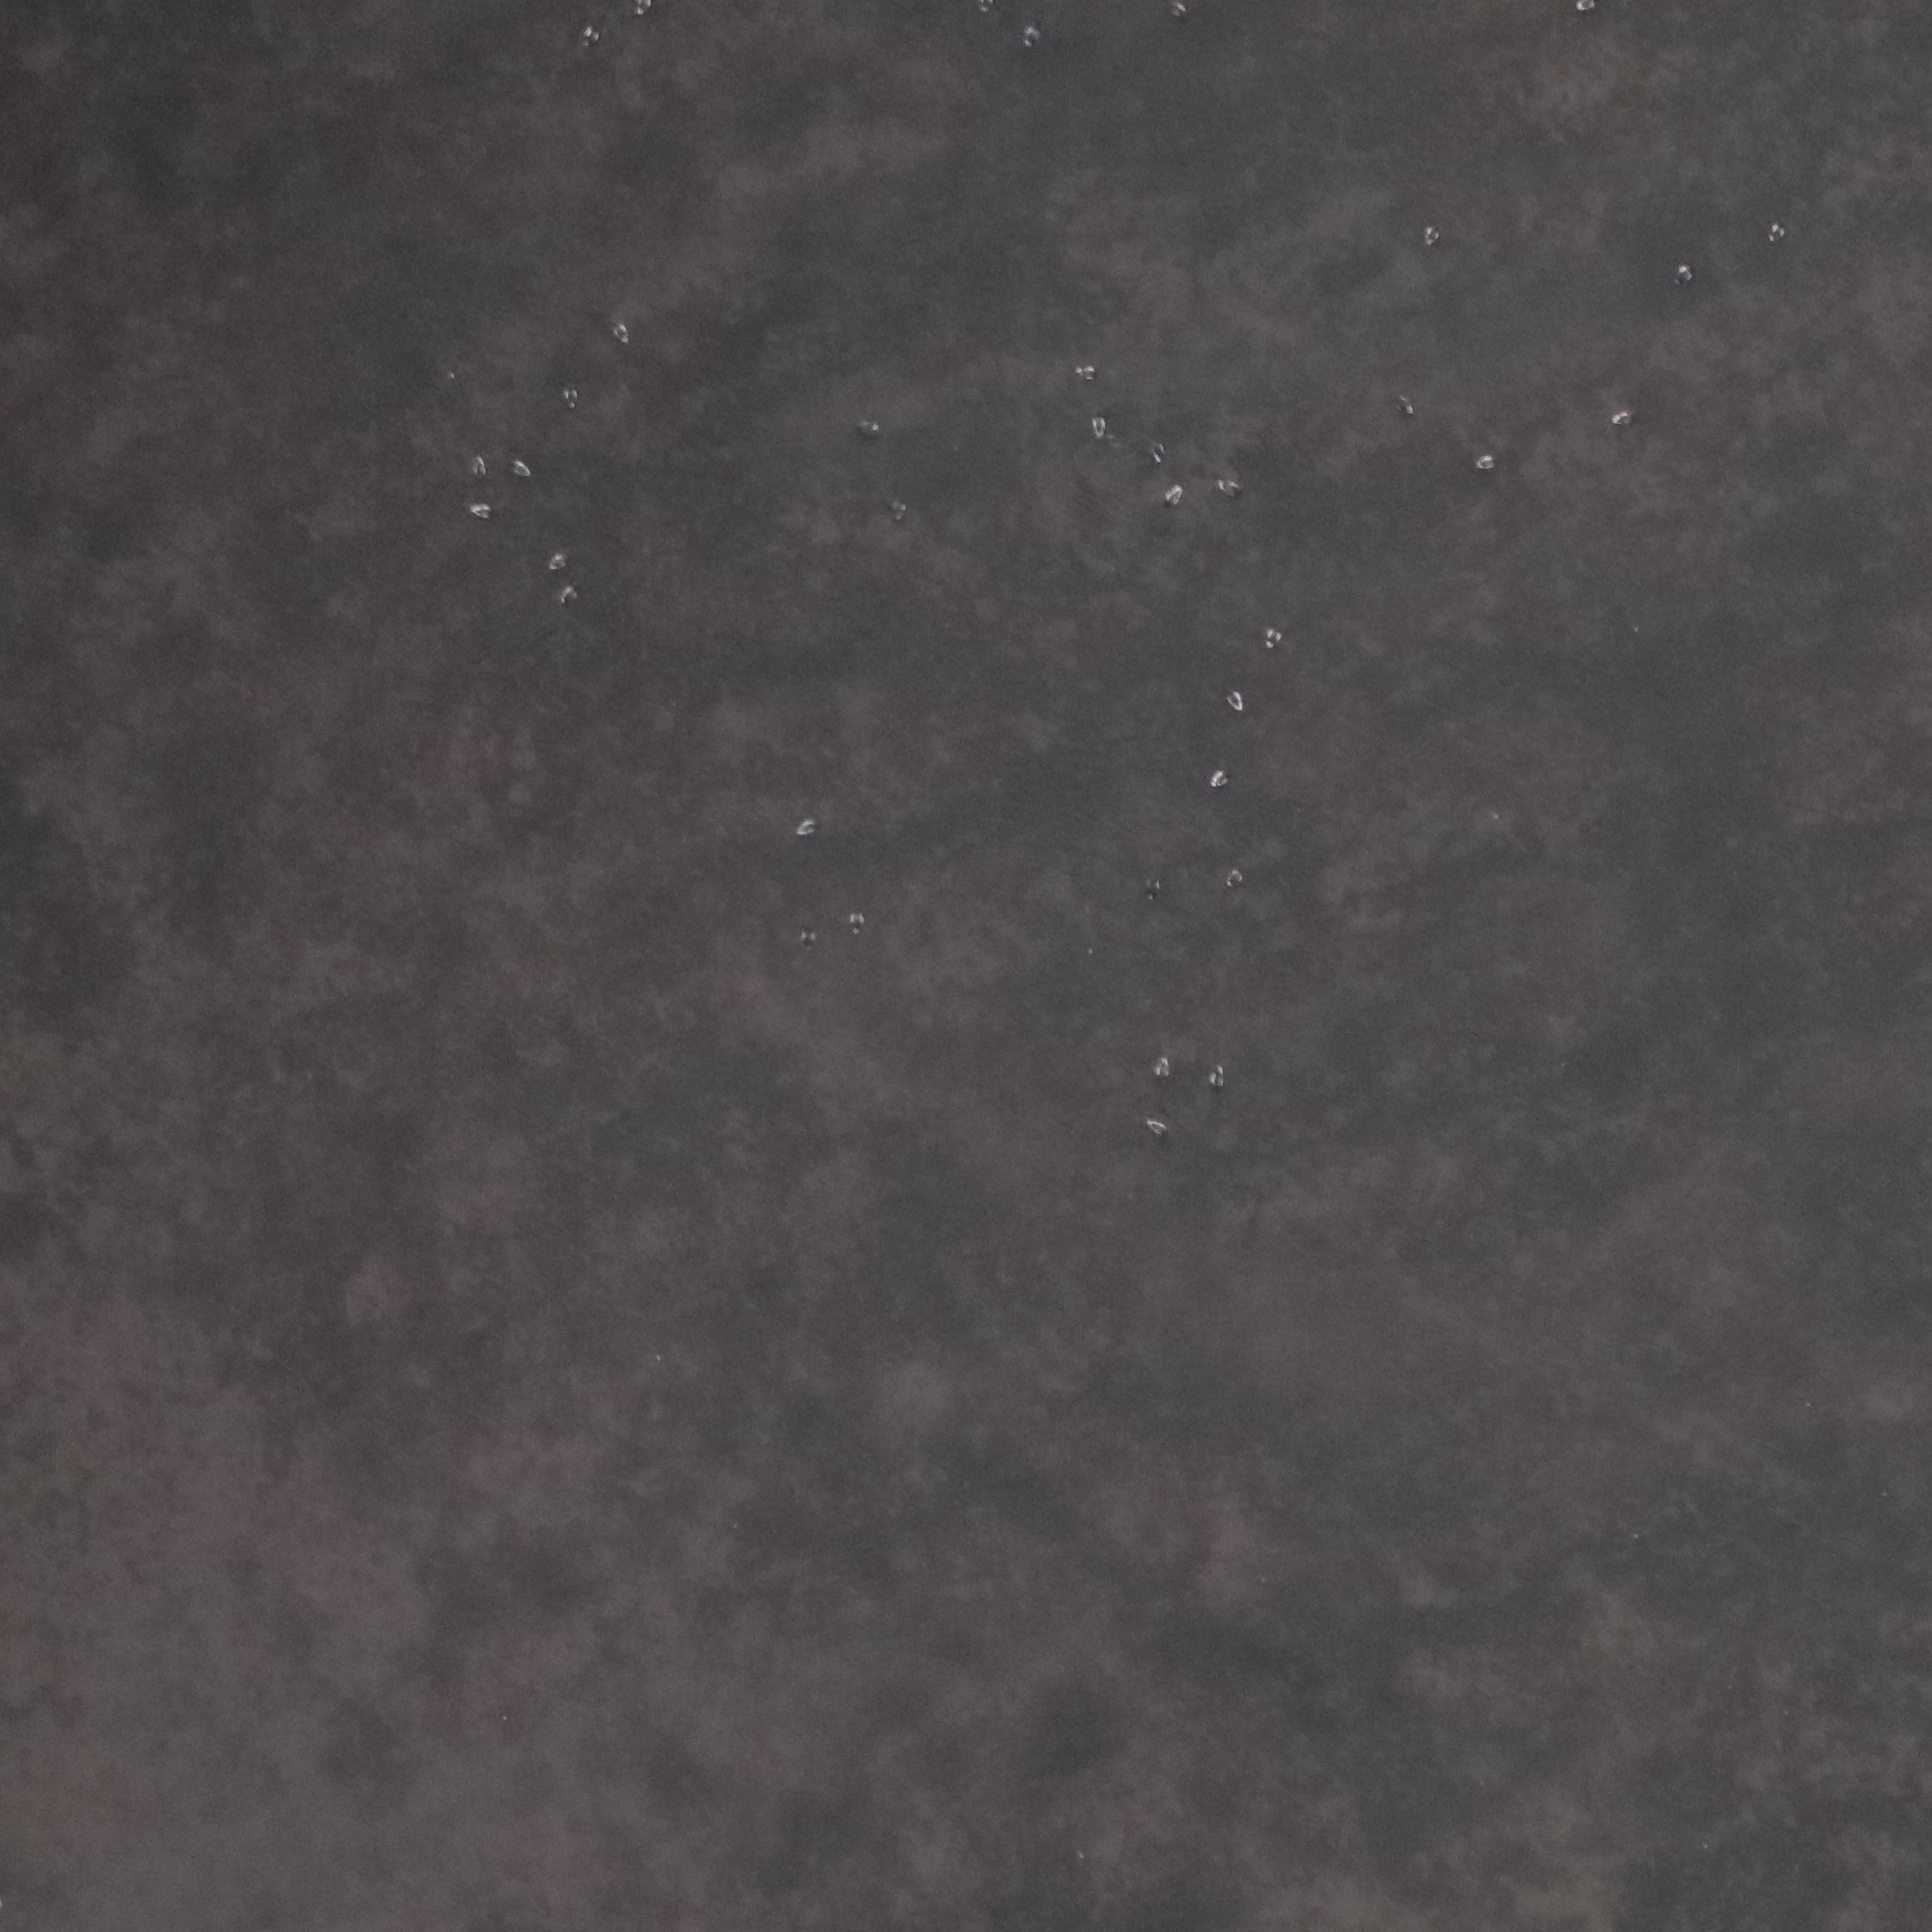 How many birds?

37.